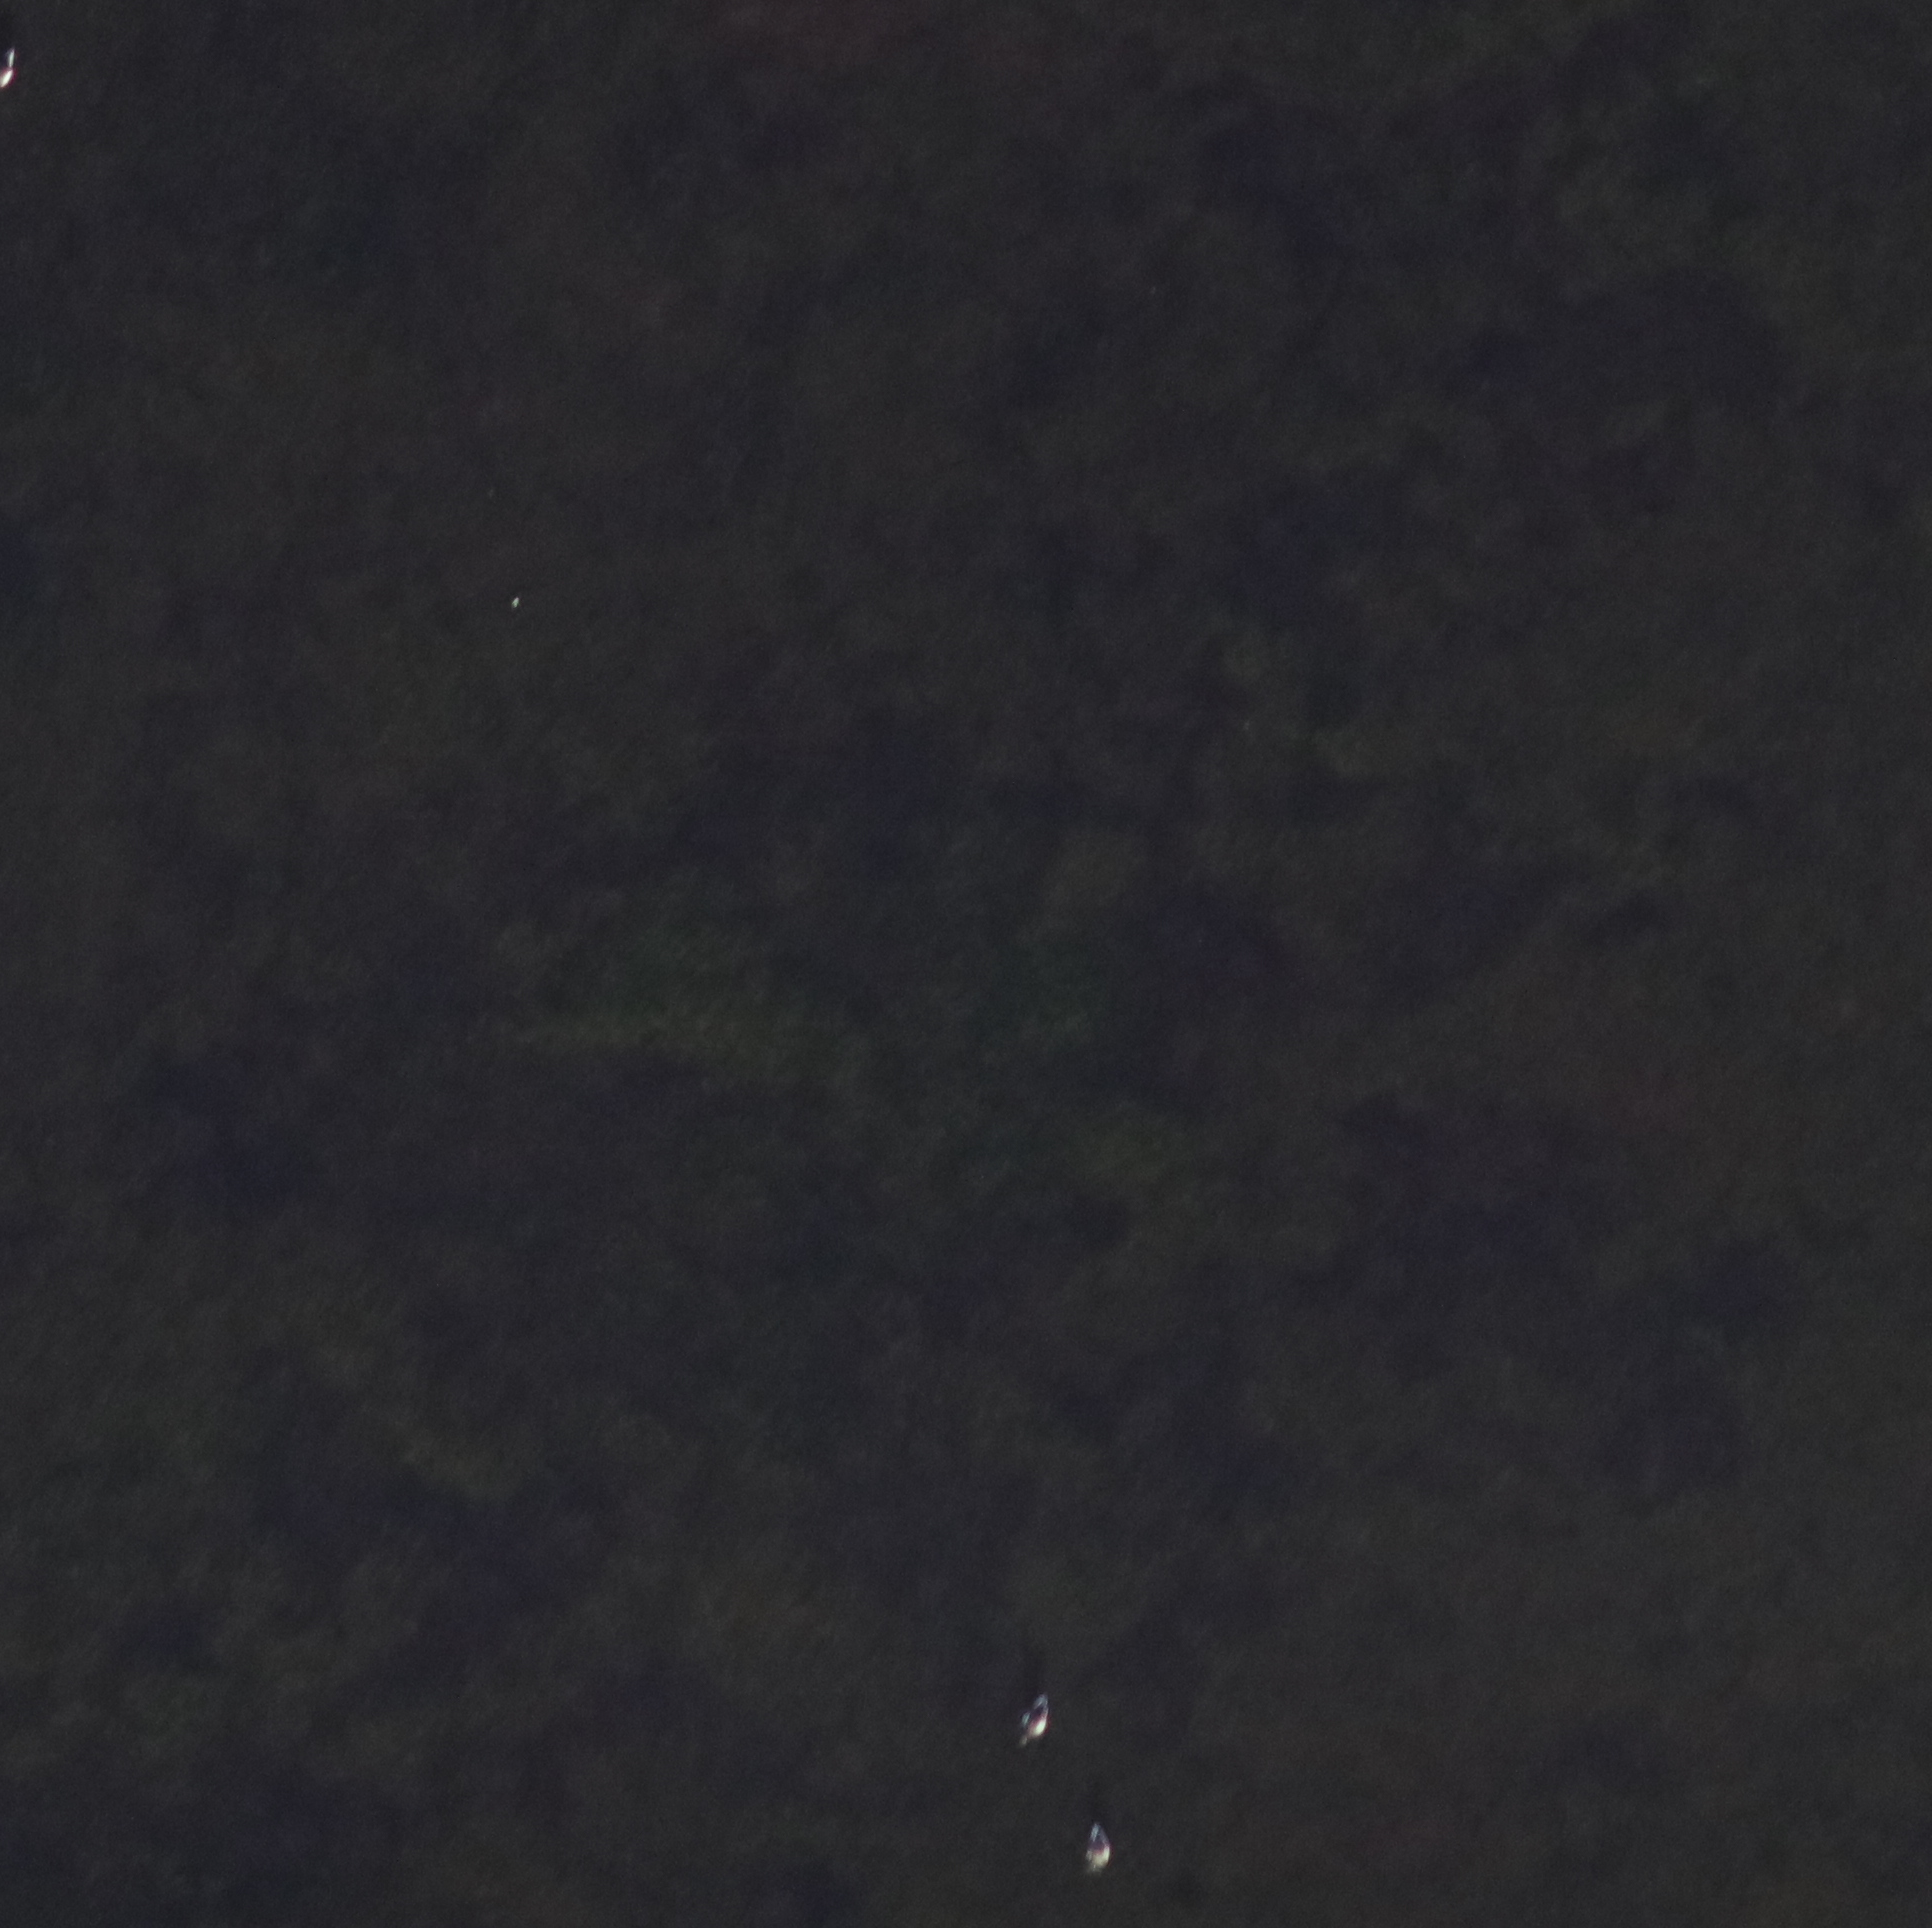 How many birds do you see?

3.